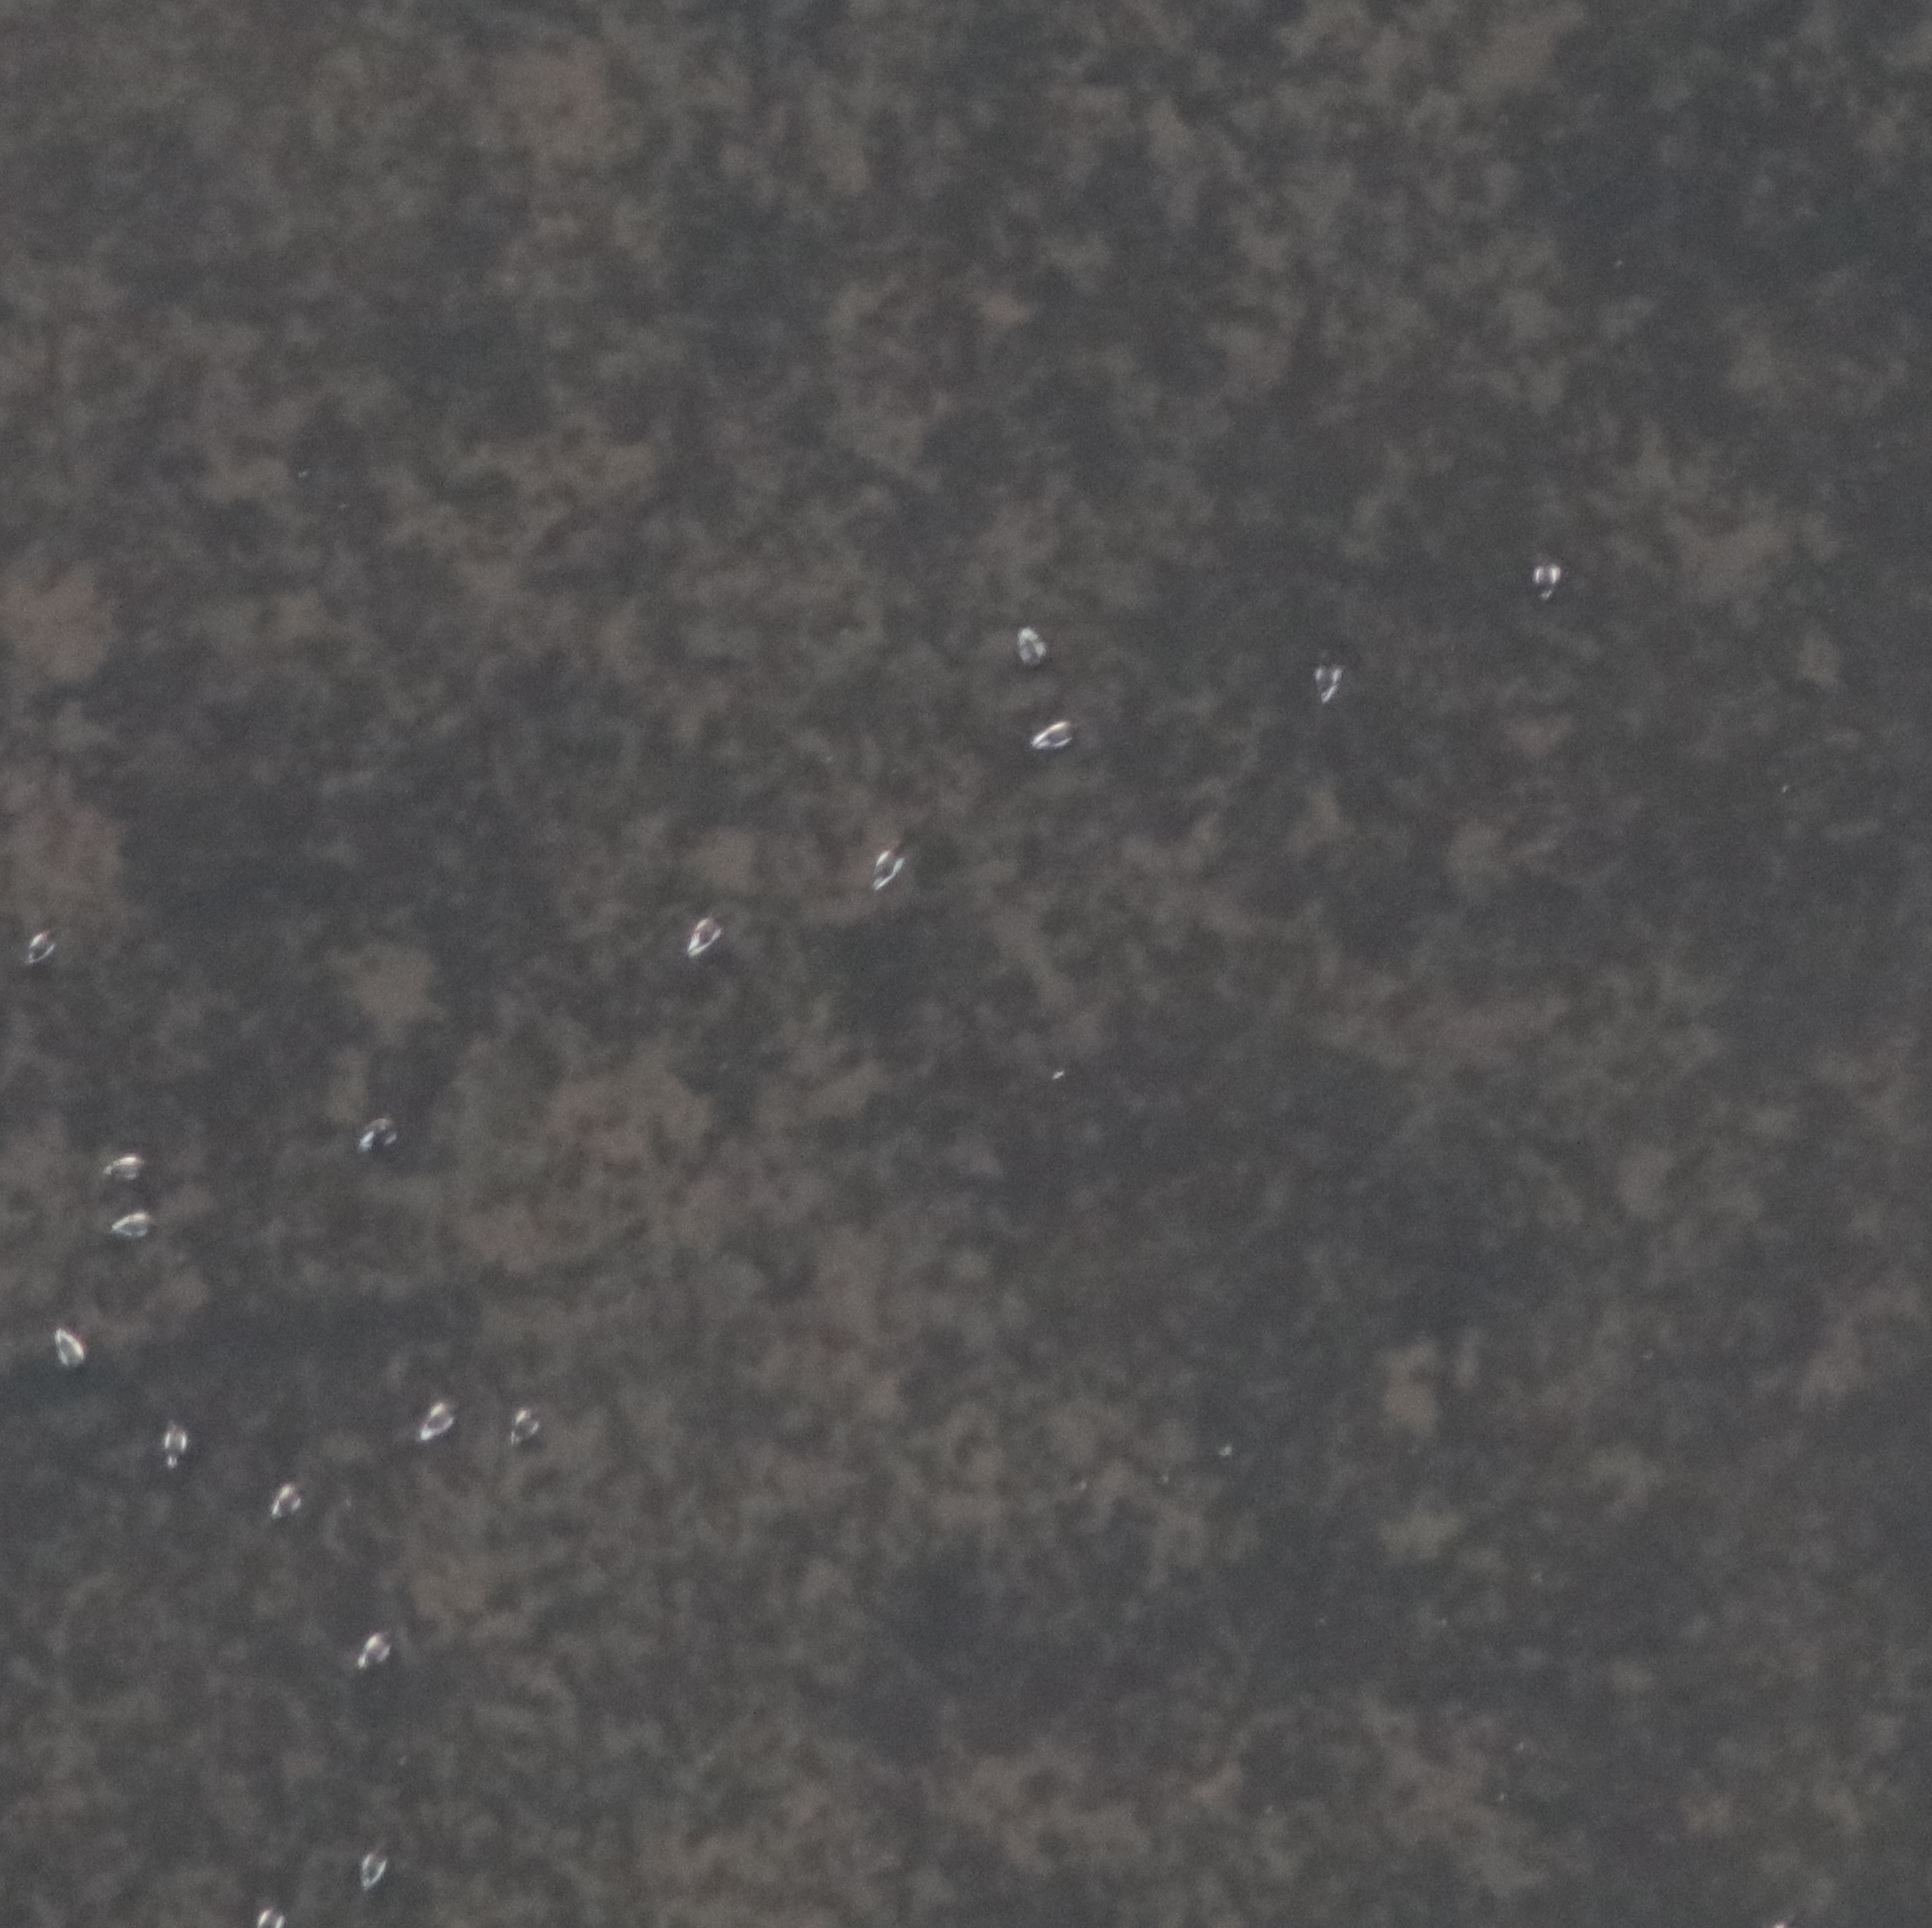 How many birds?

18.